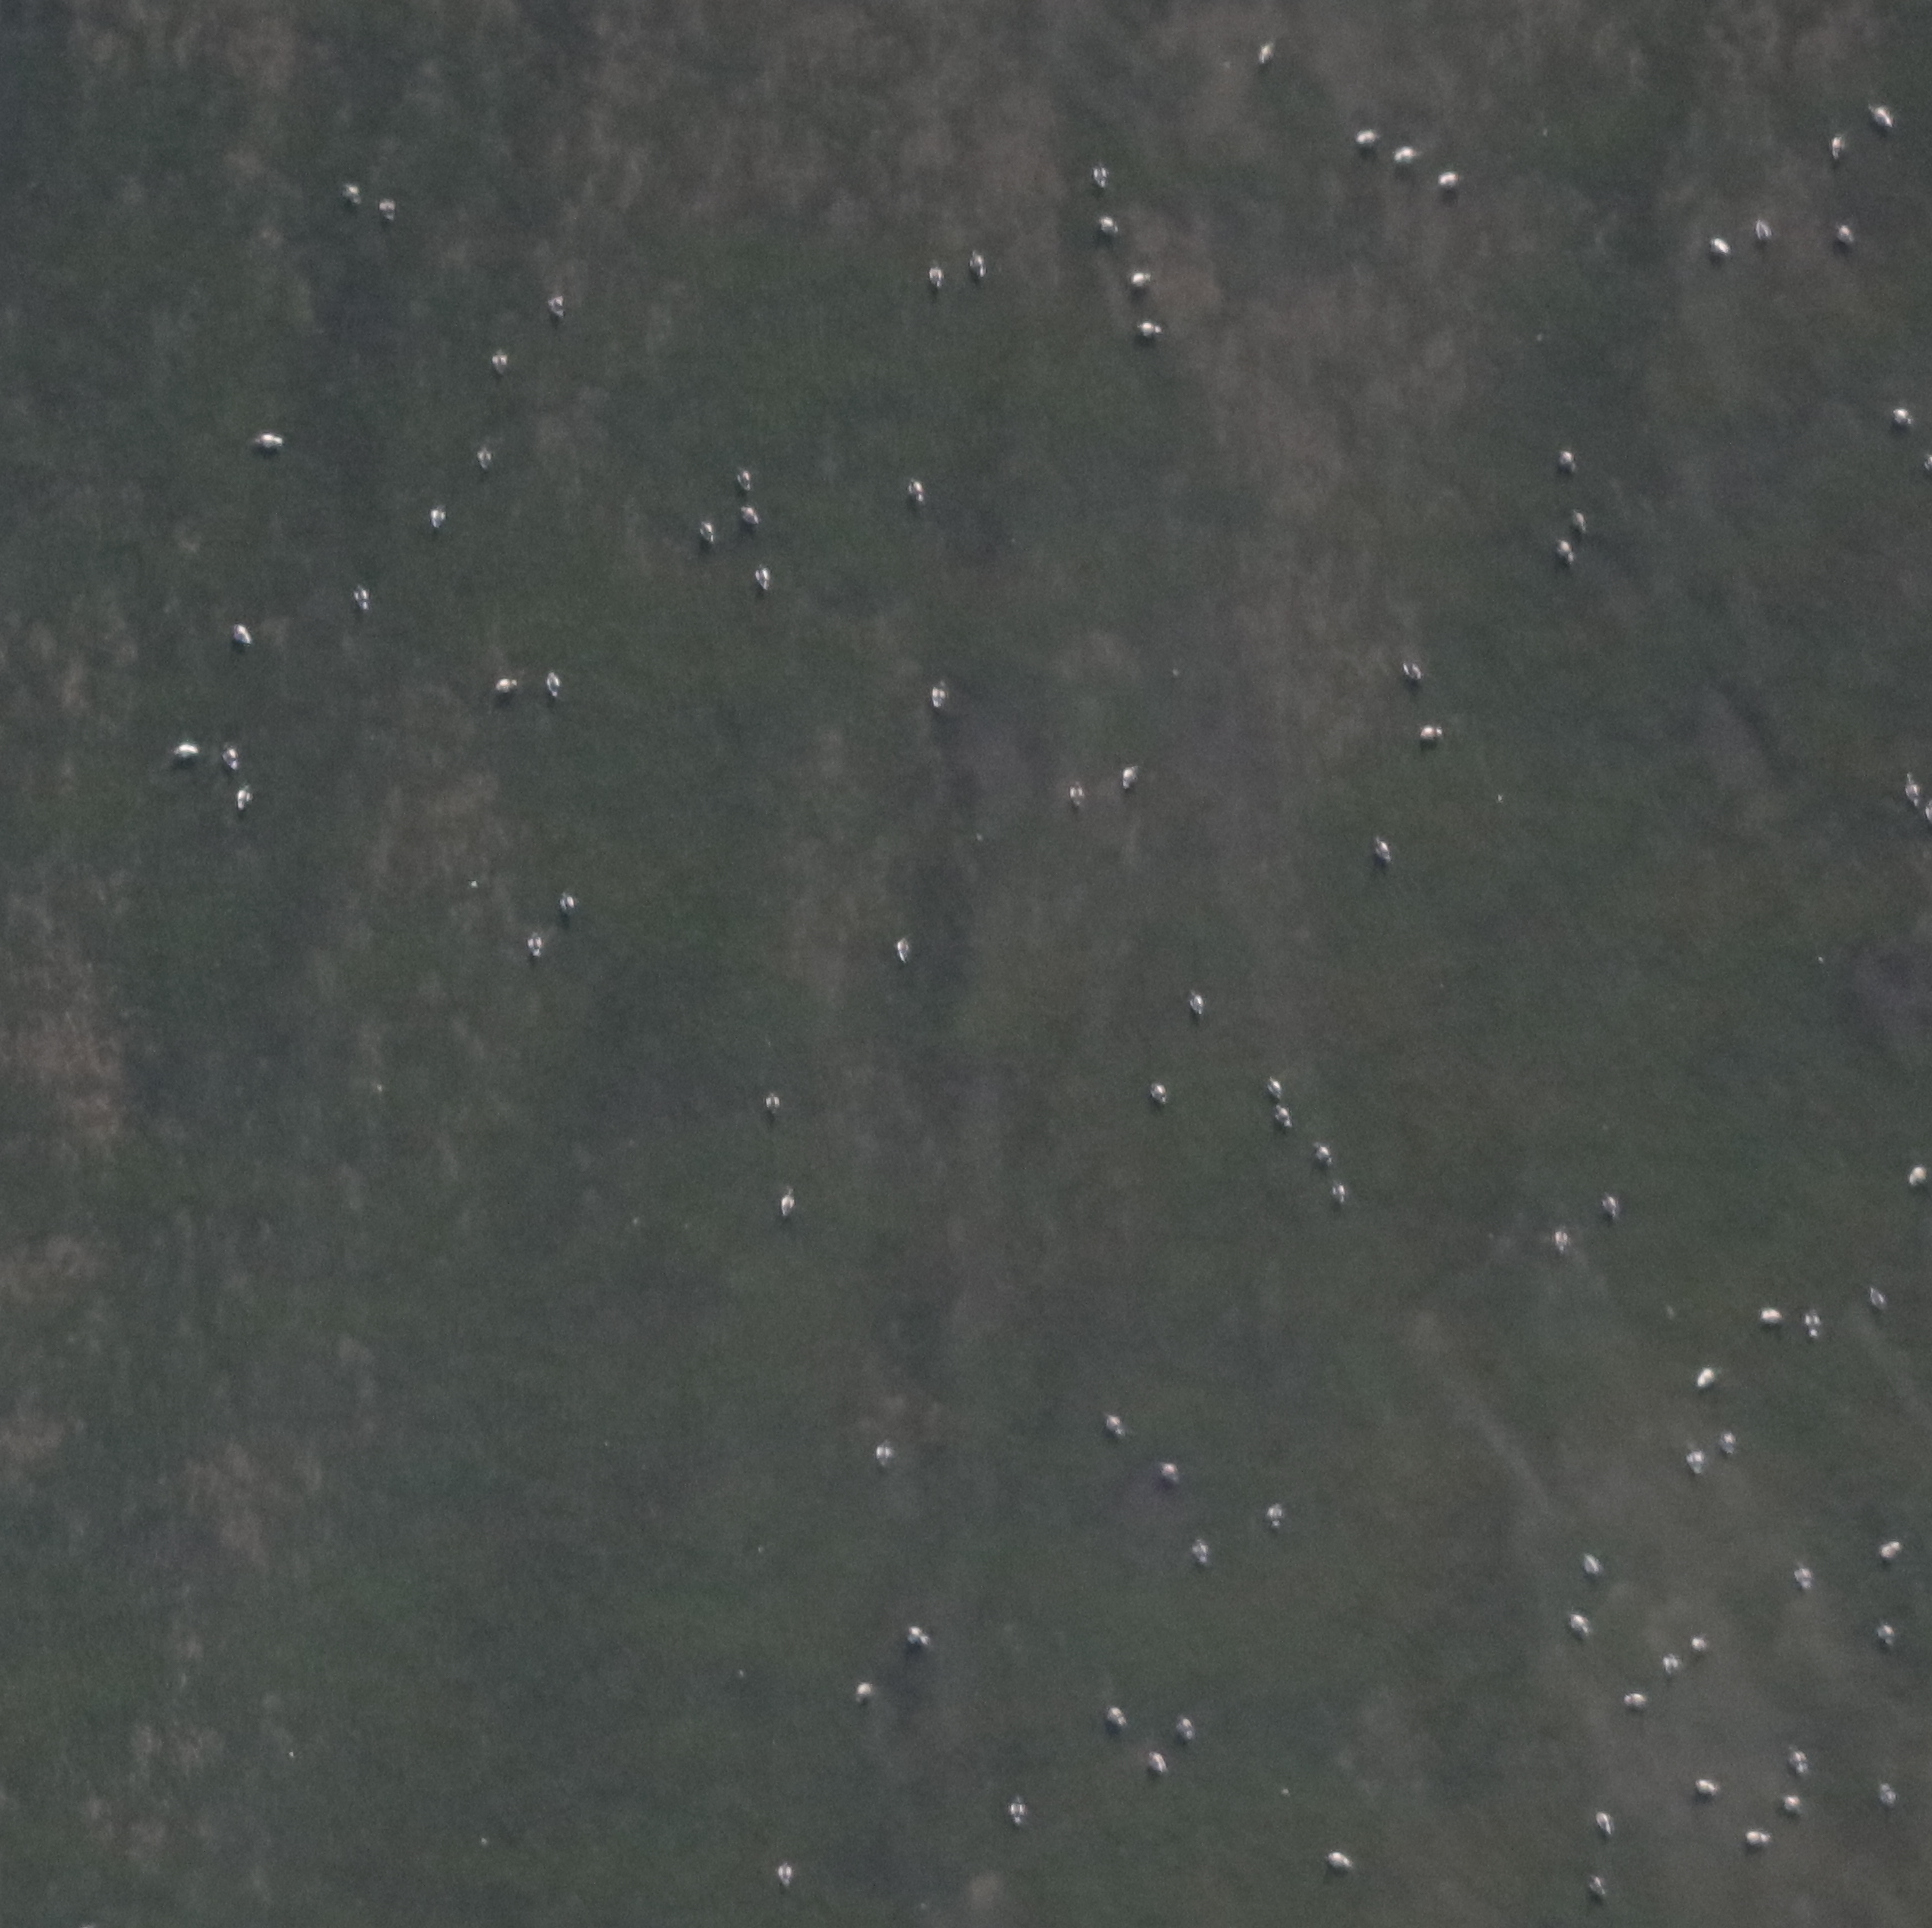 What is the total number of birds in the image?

94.